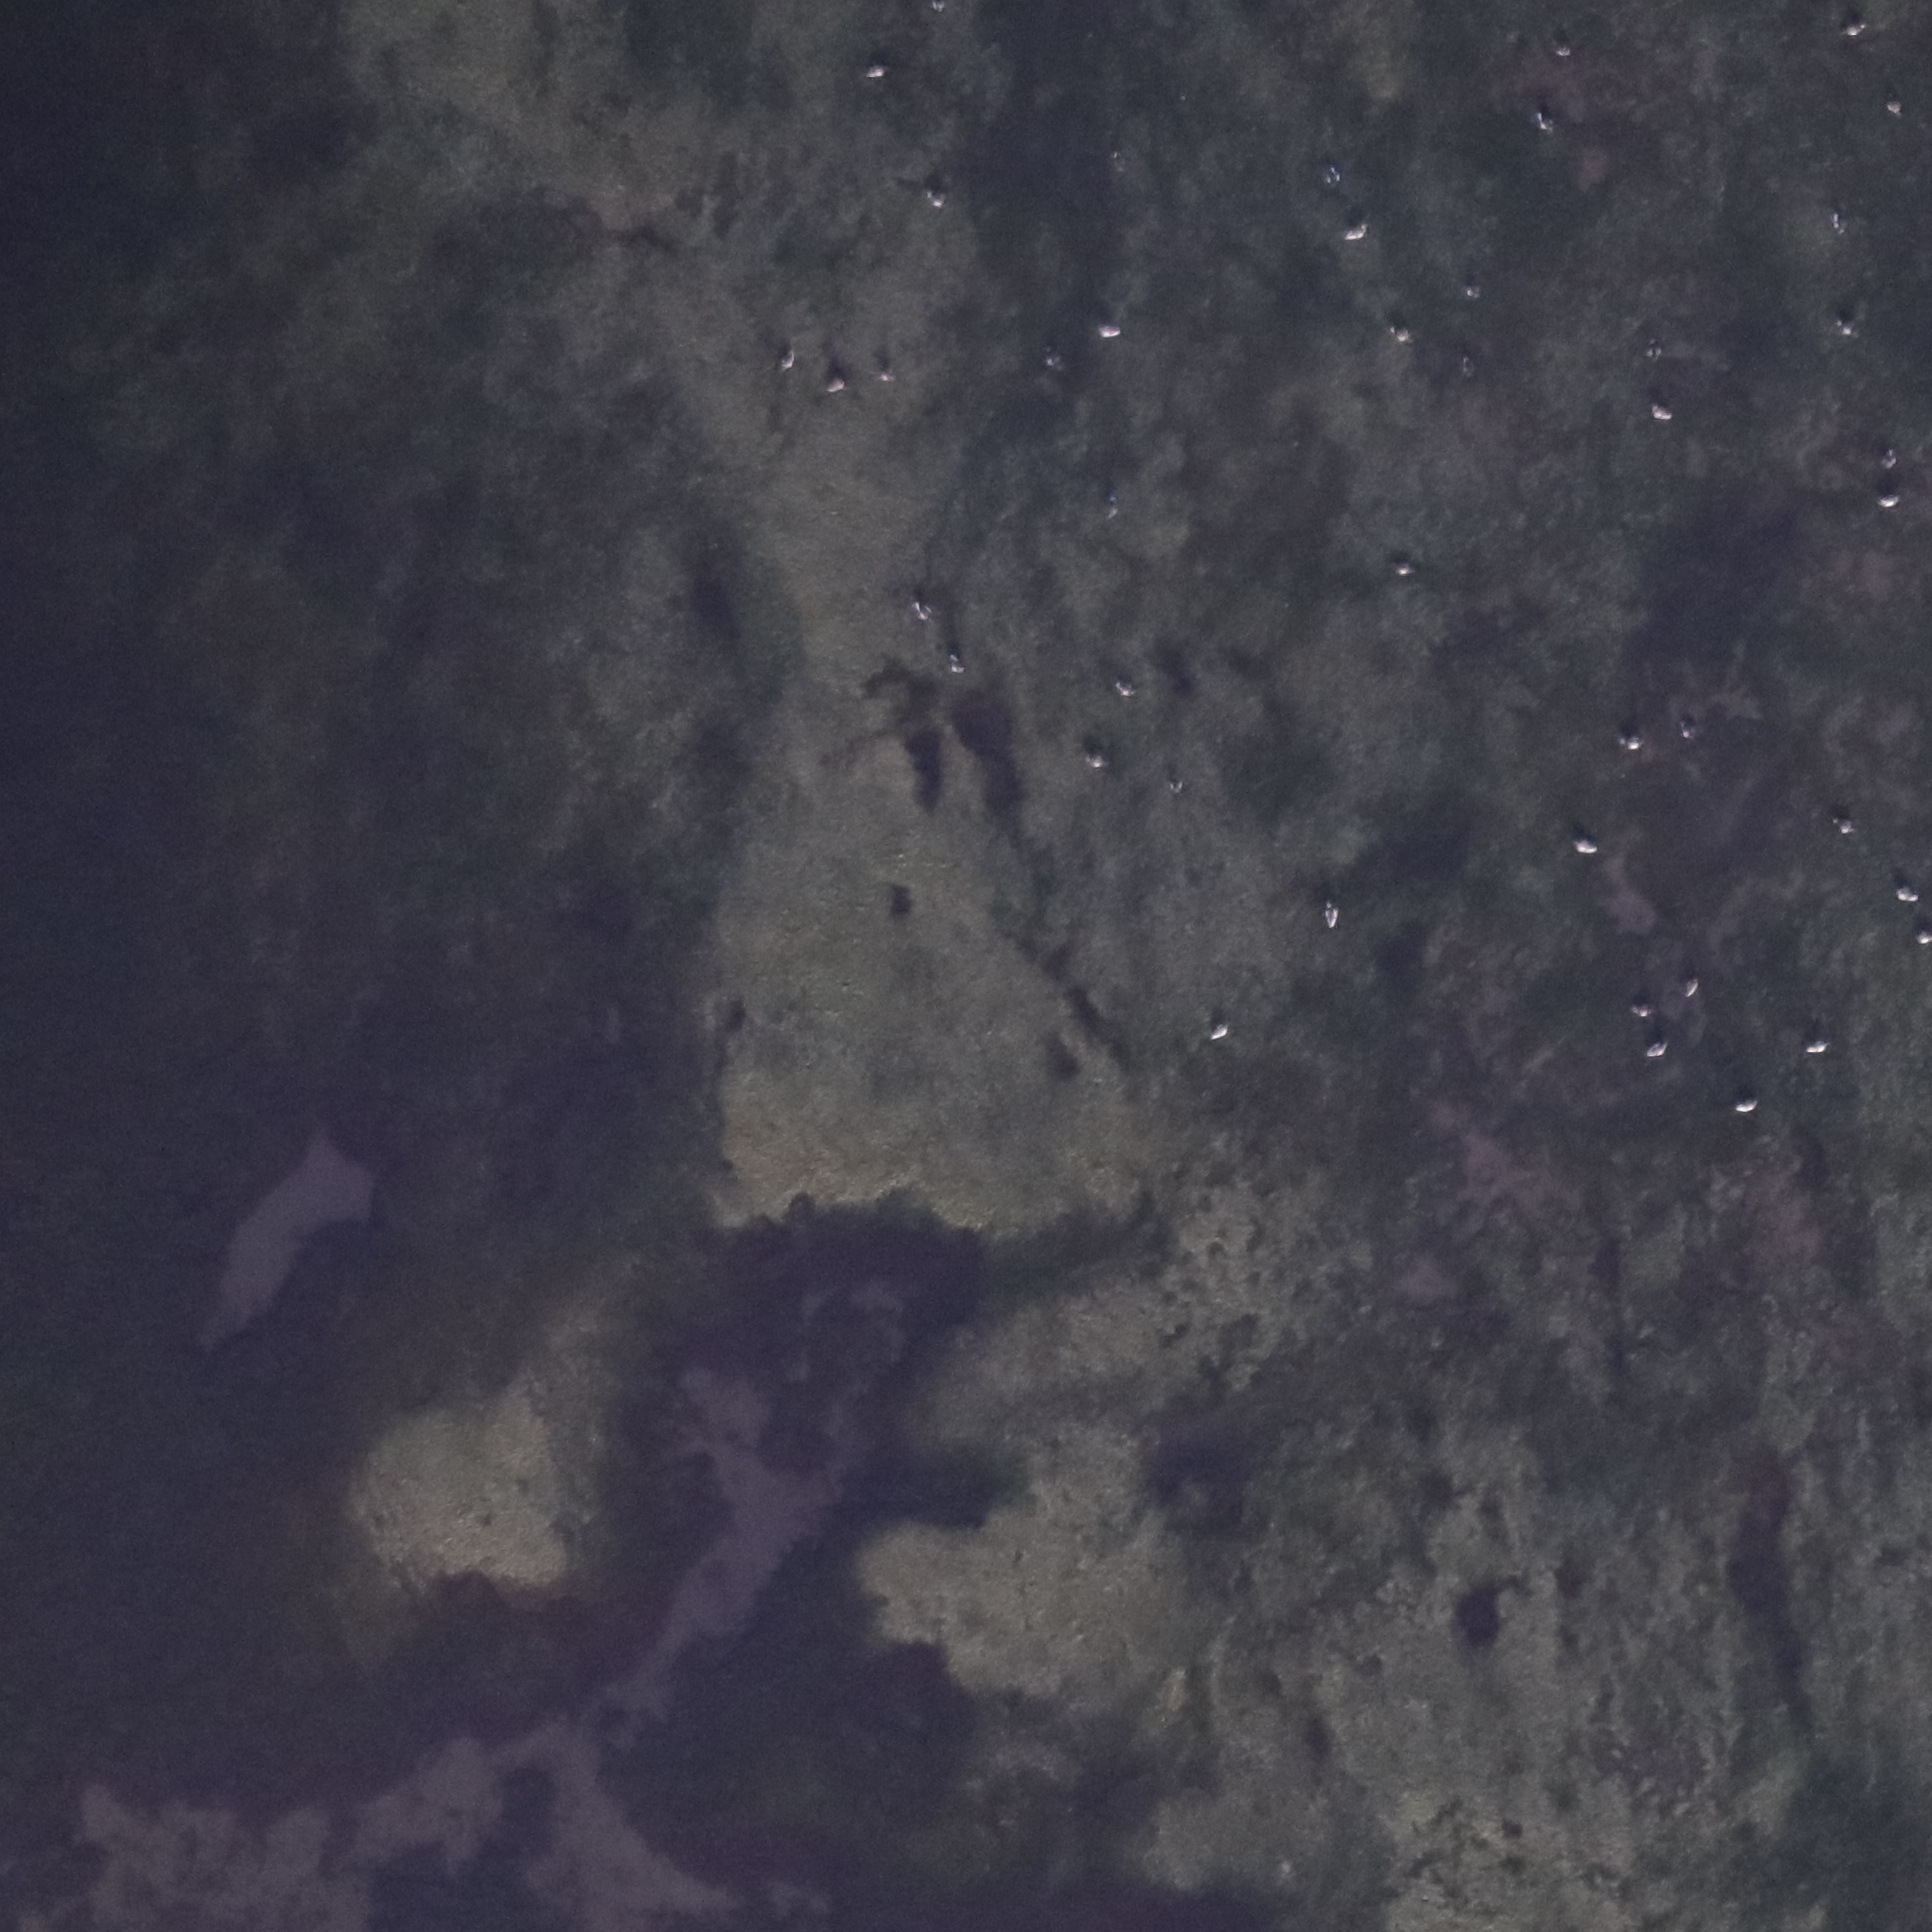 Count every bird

41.